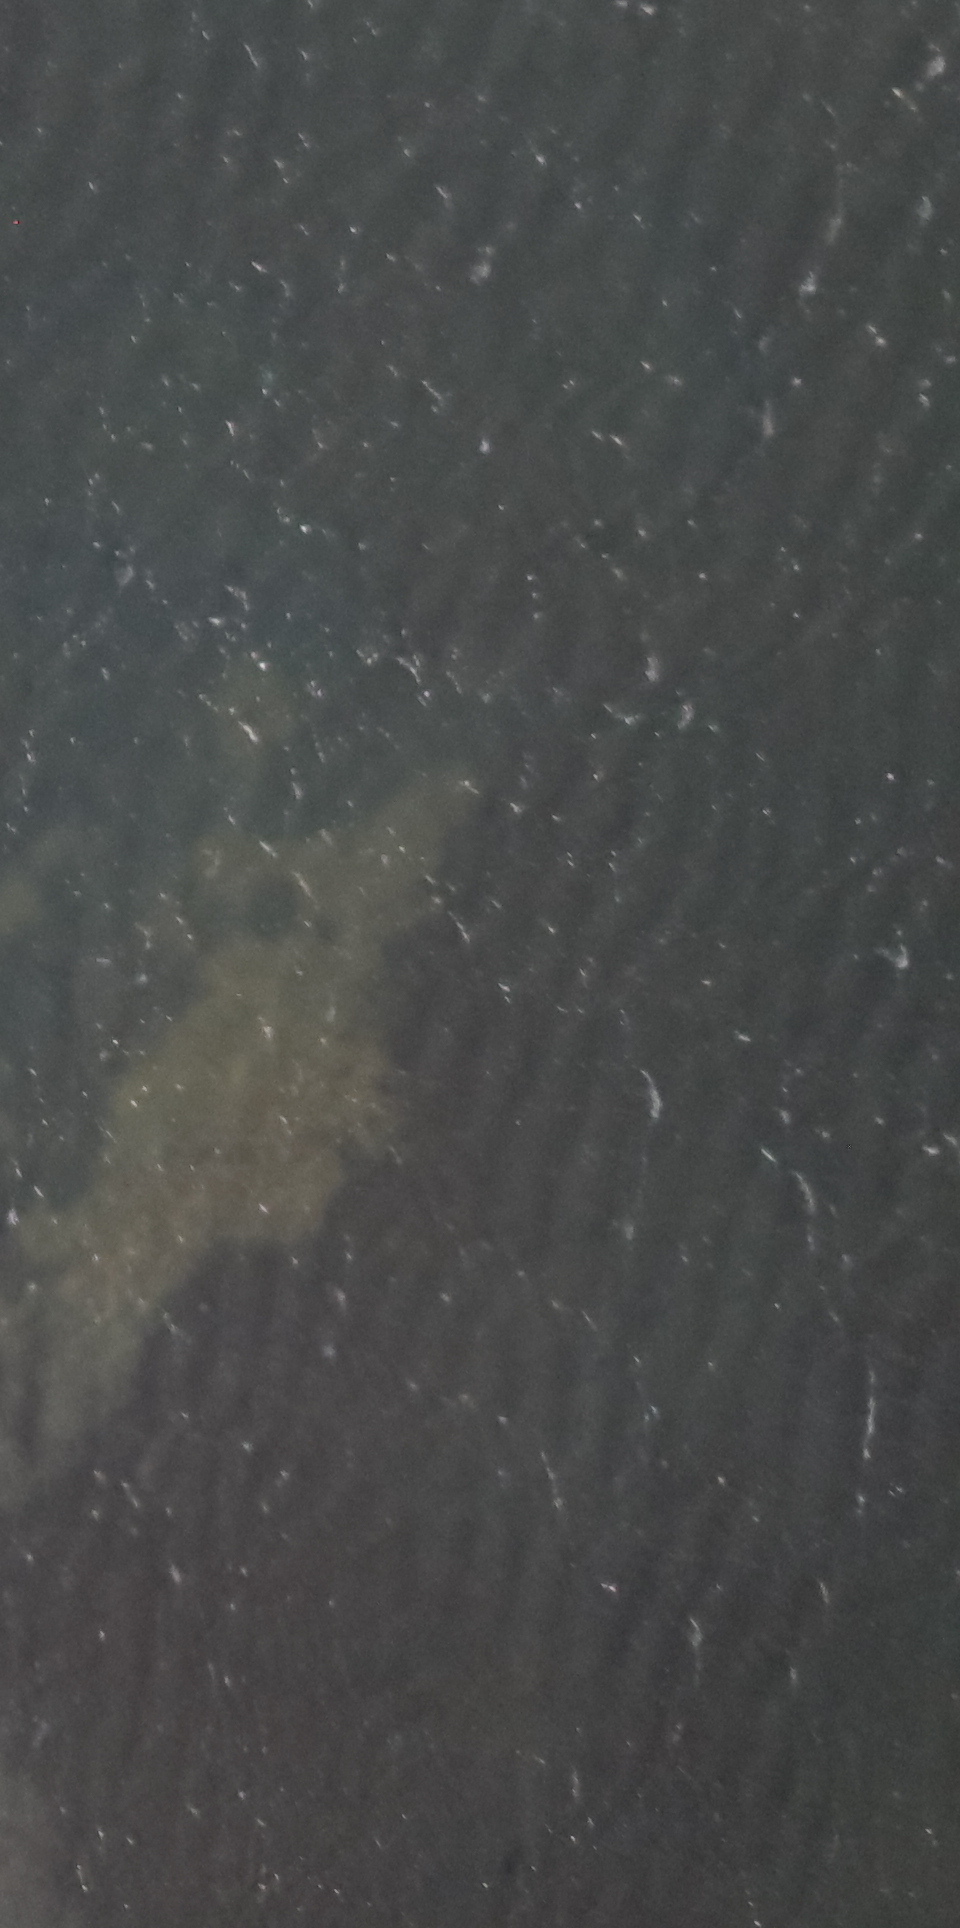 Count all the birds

0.